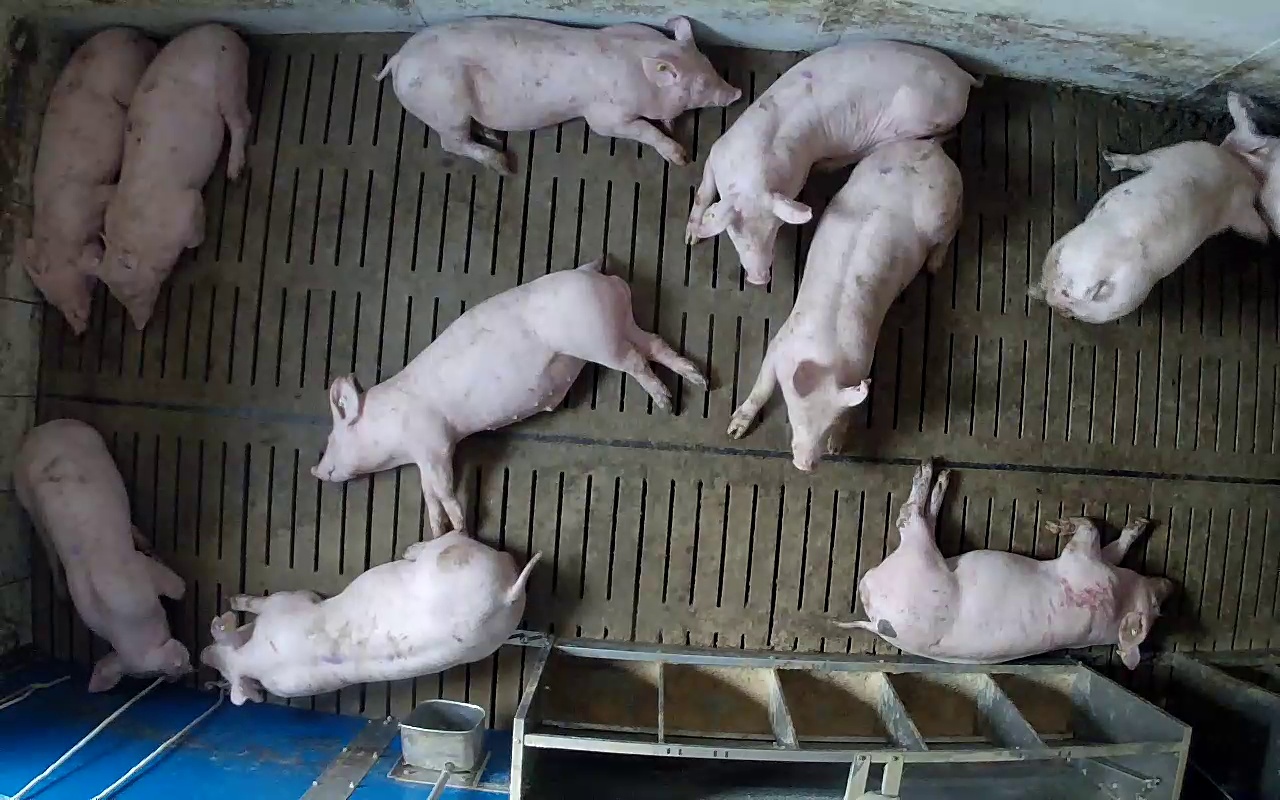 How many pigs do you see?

11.